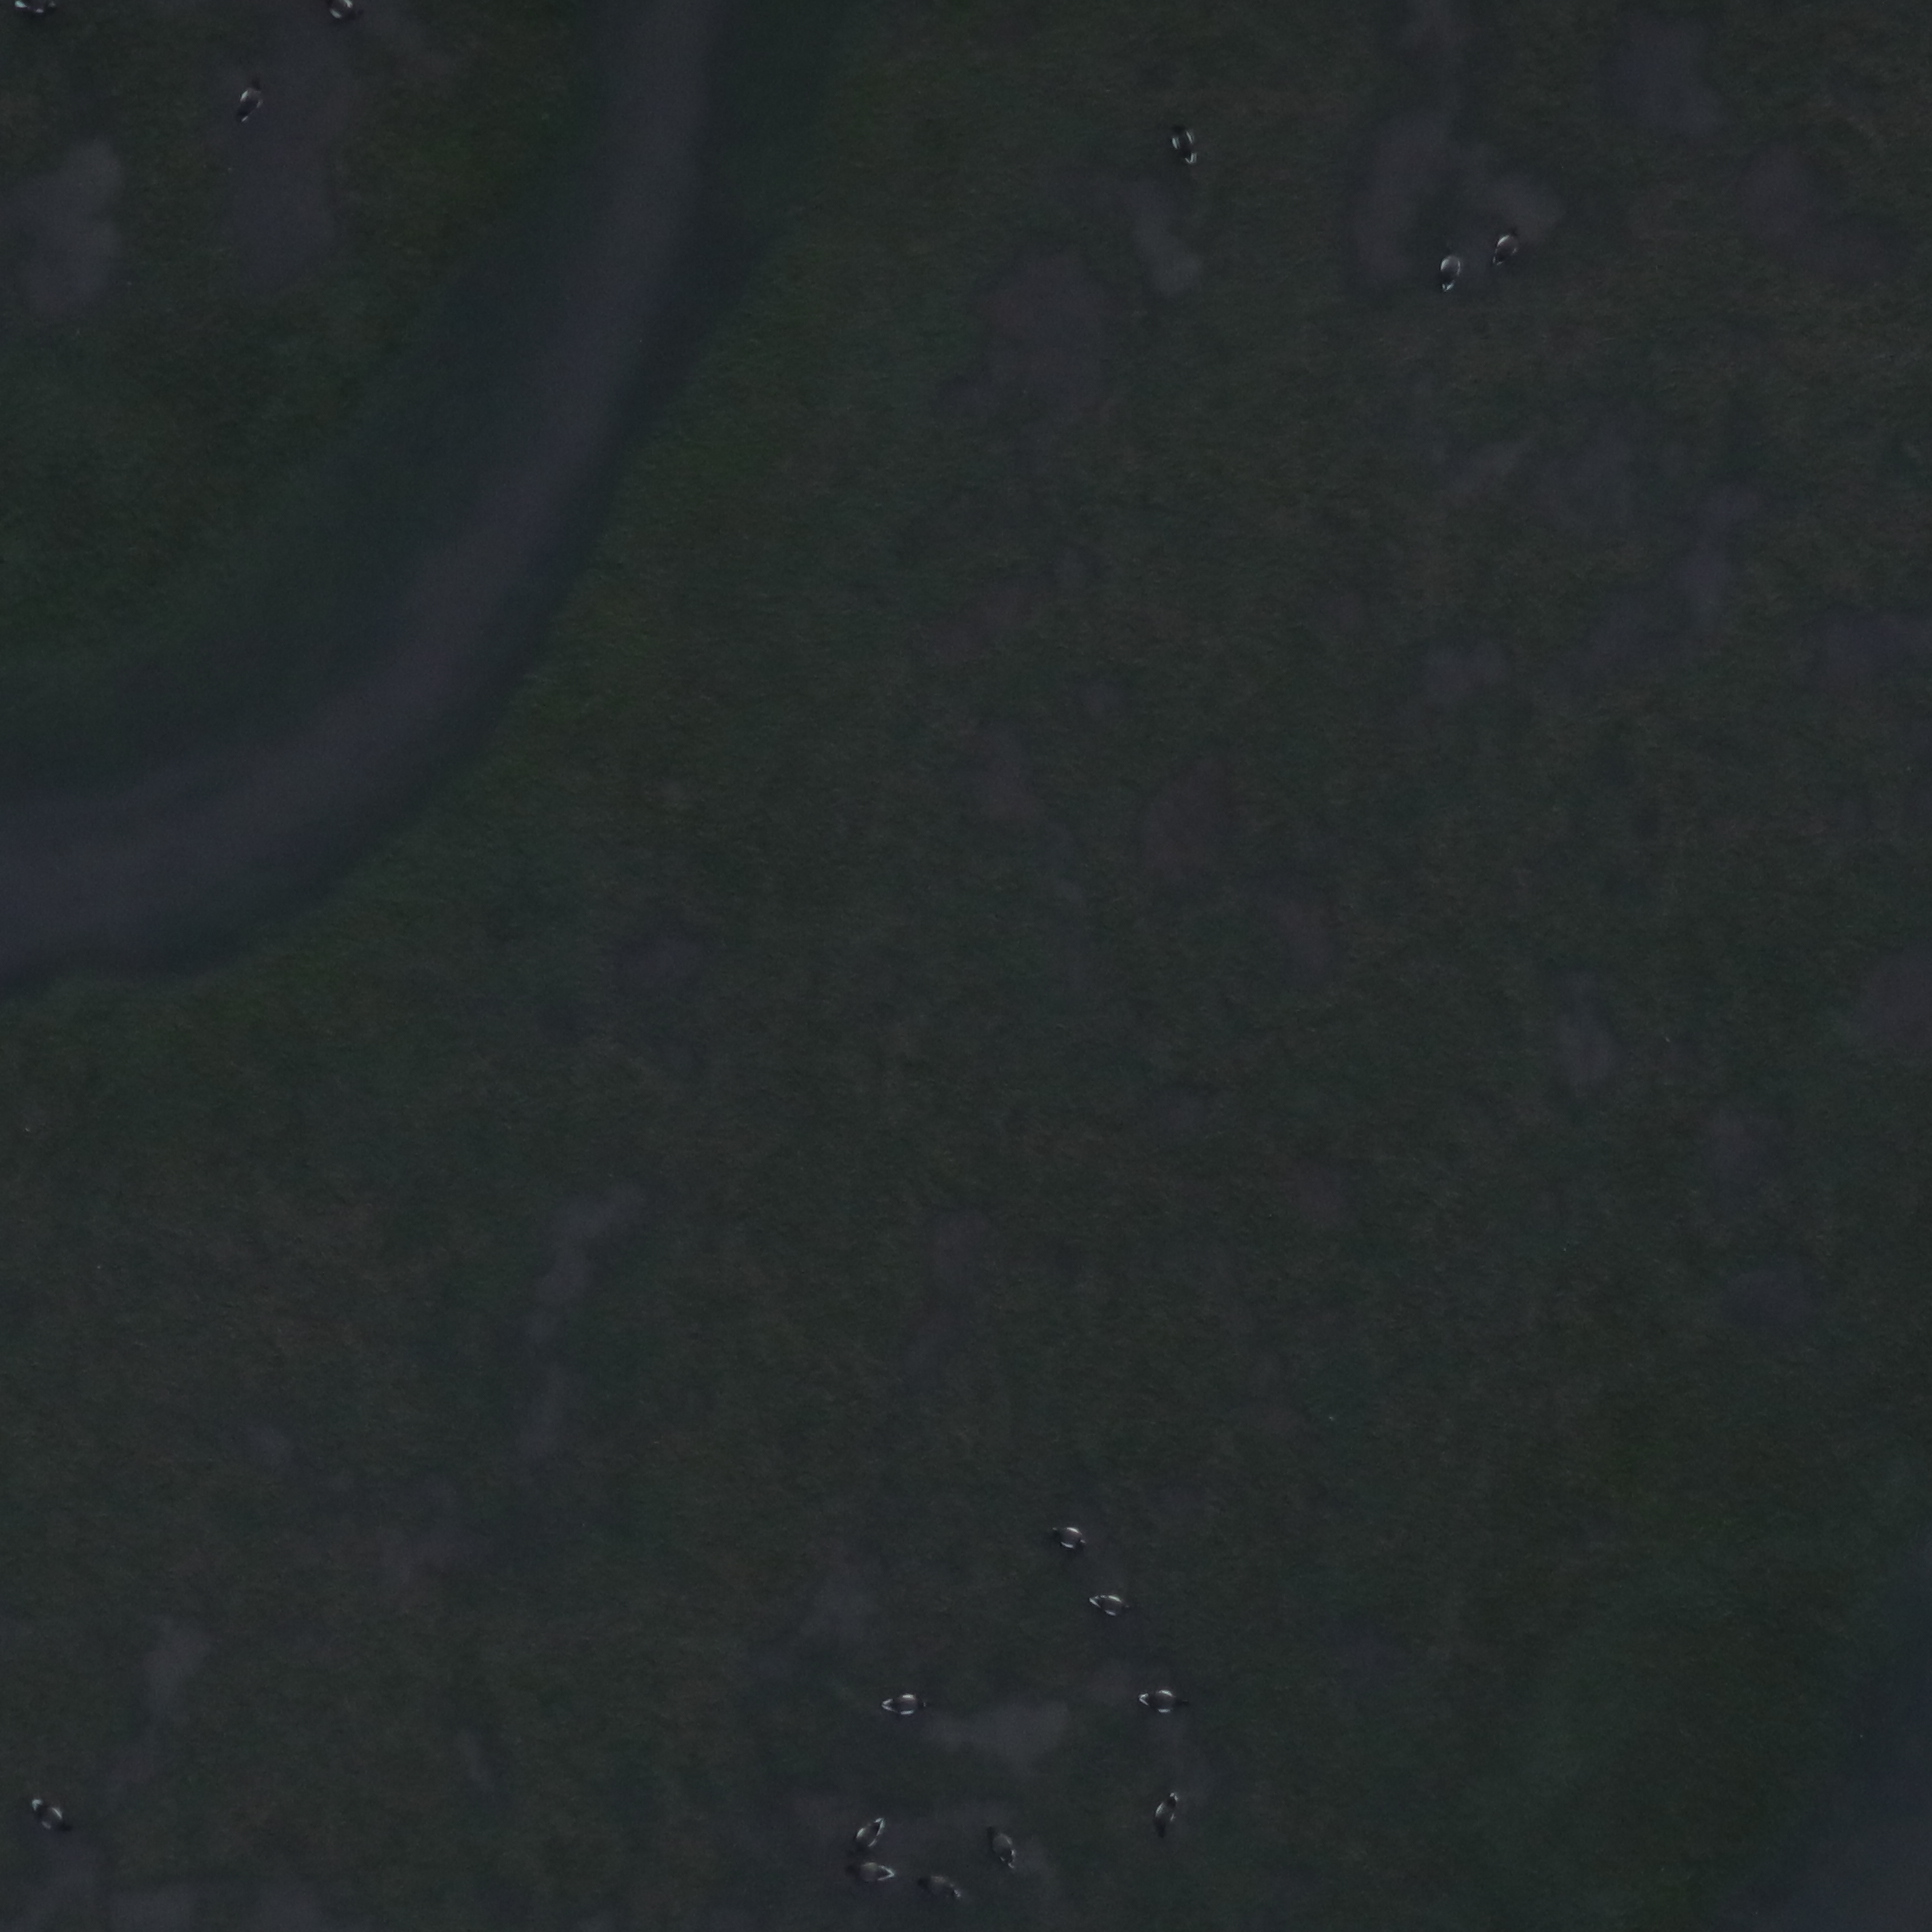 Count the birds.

16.